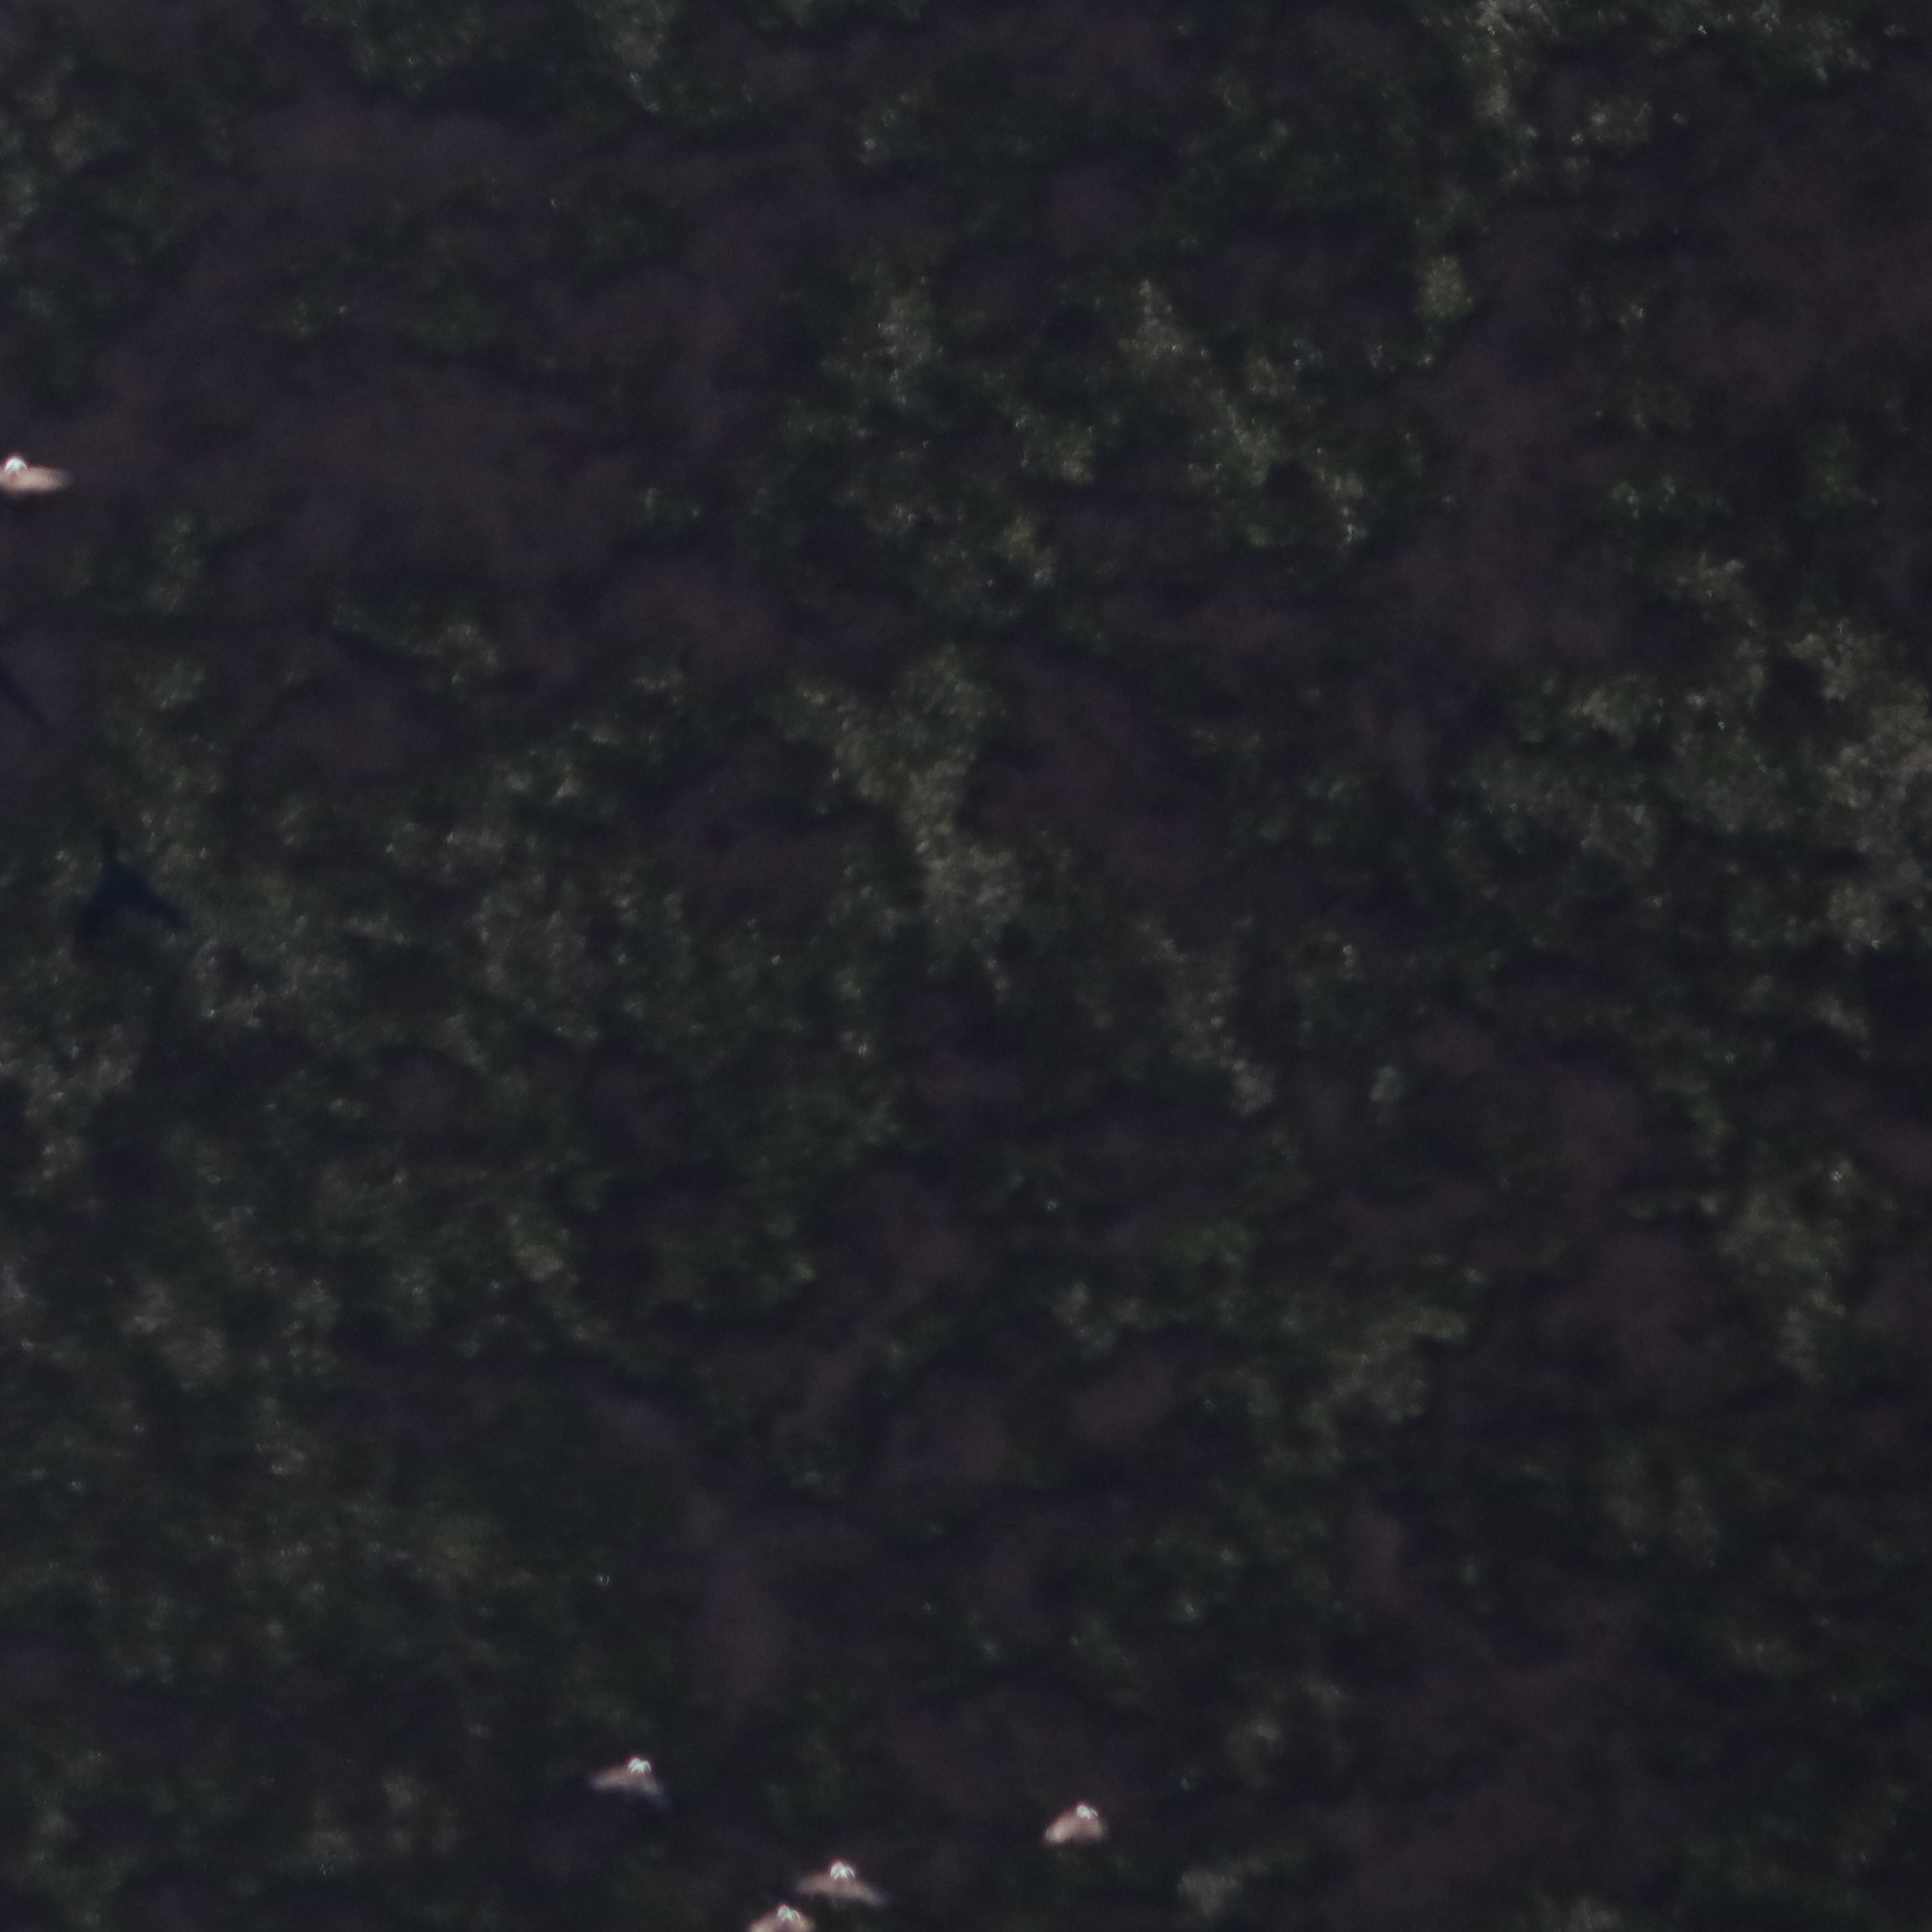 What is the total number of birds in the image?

5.